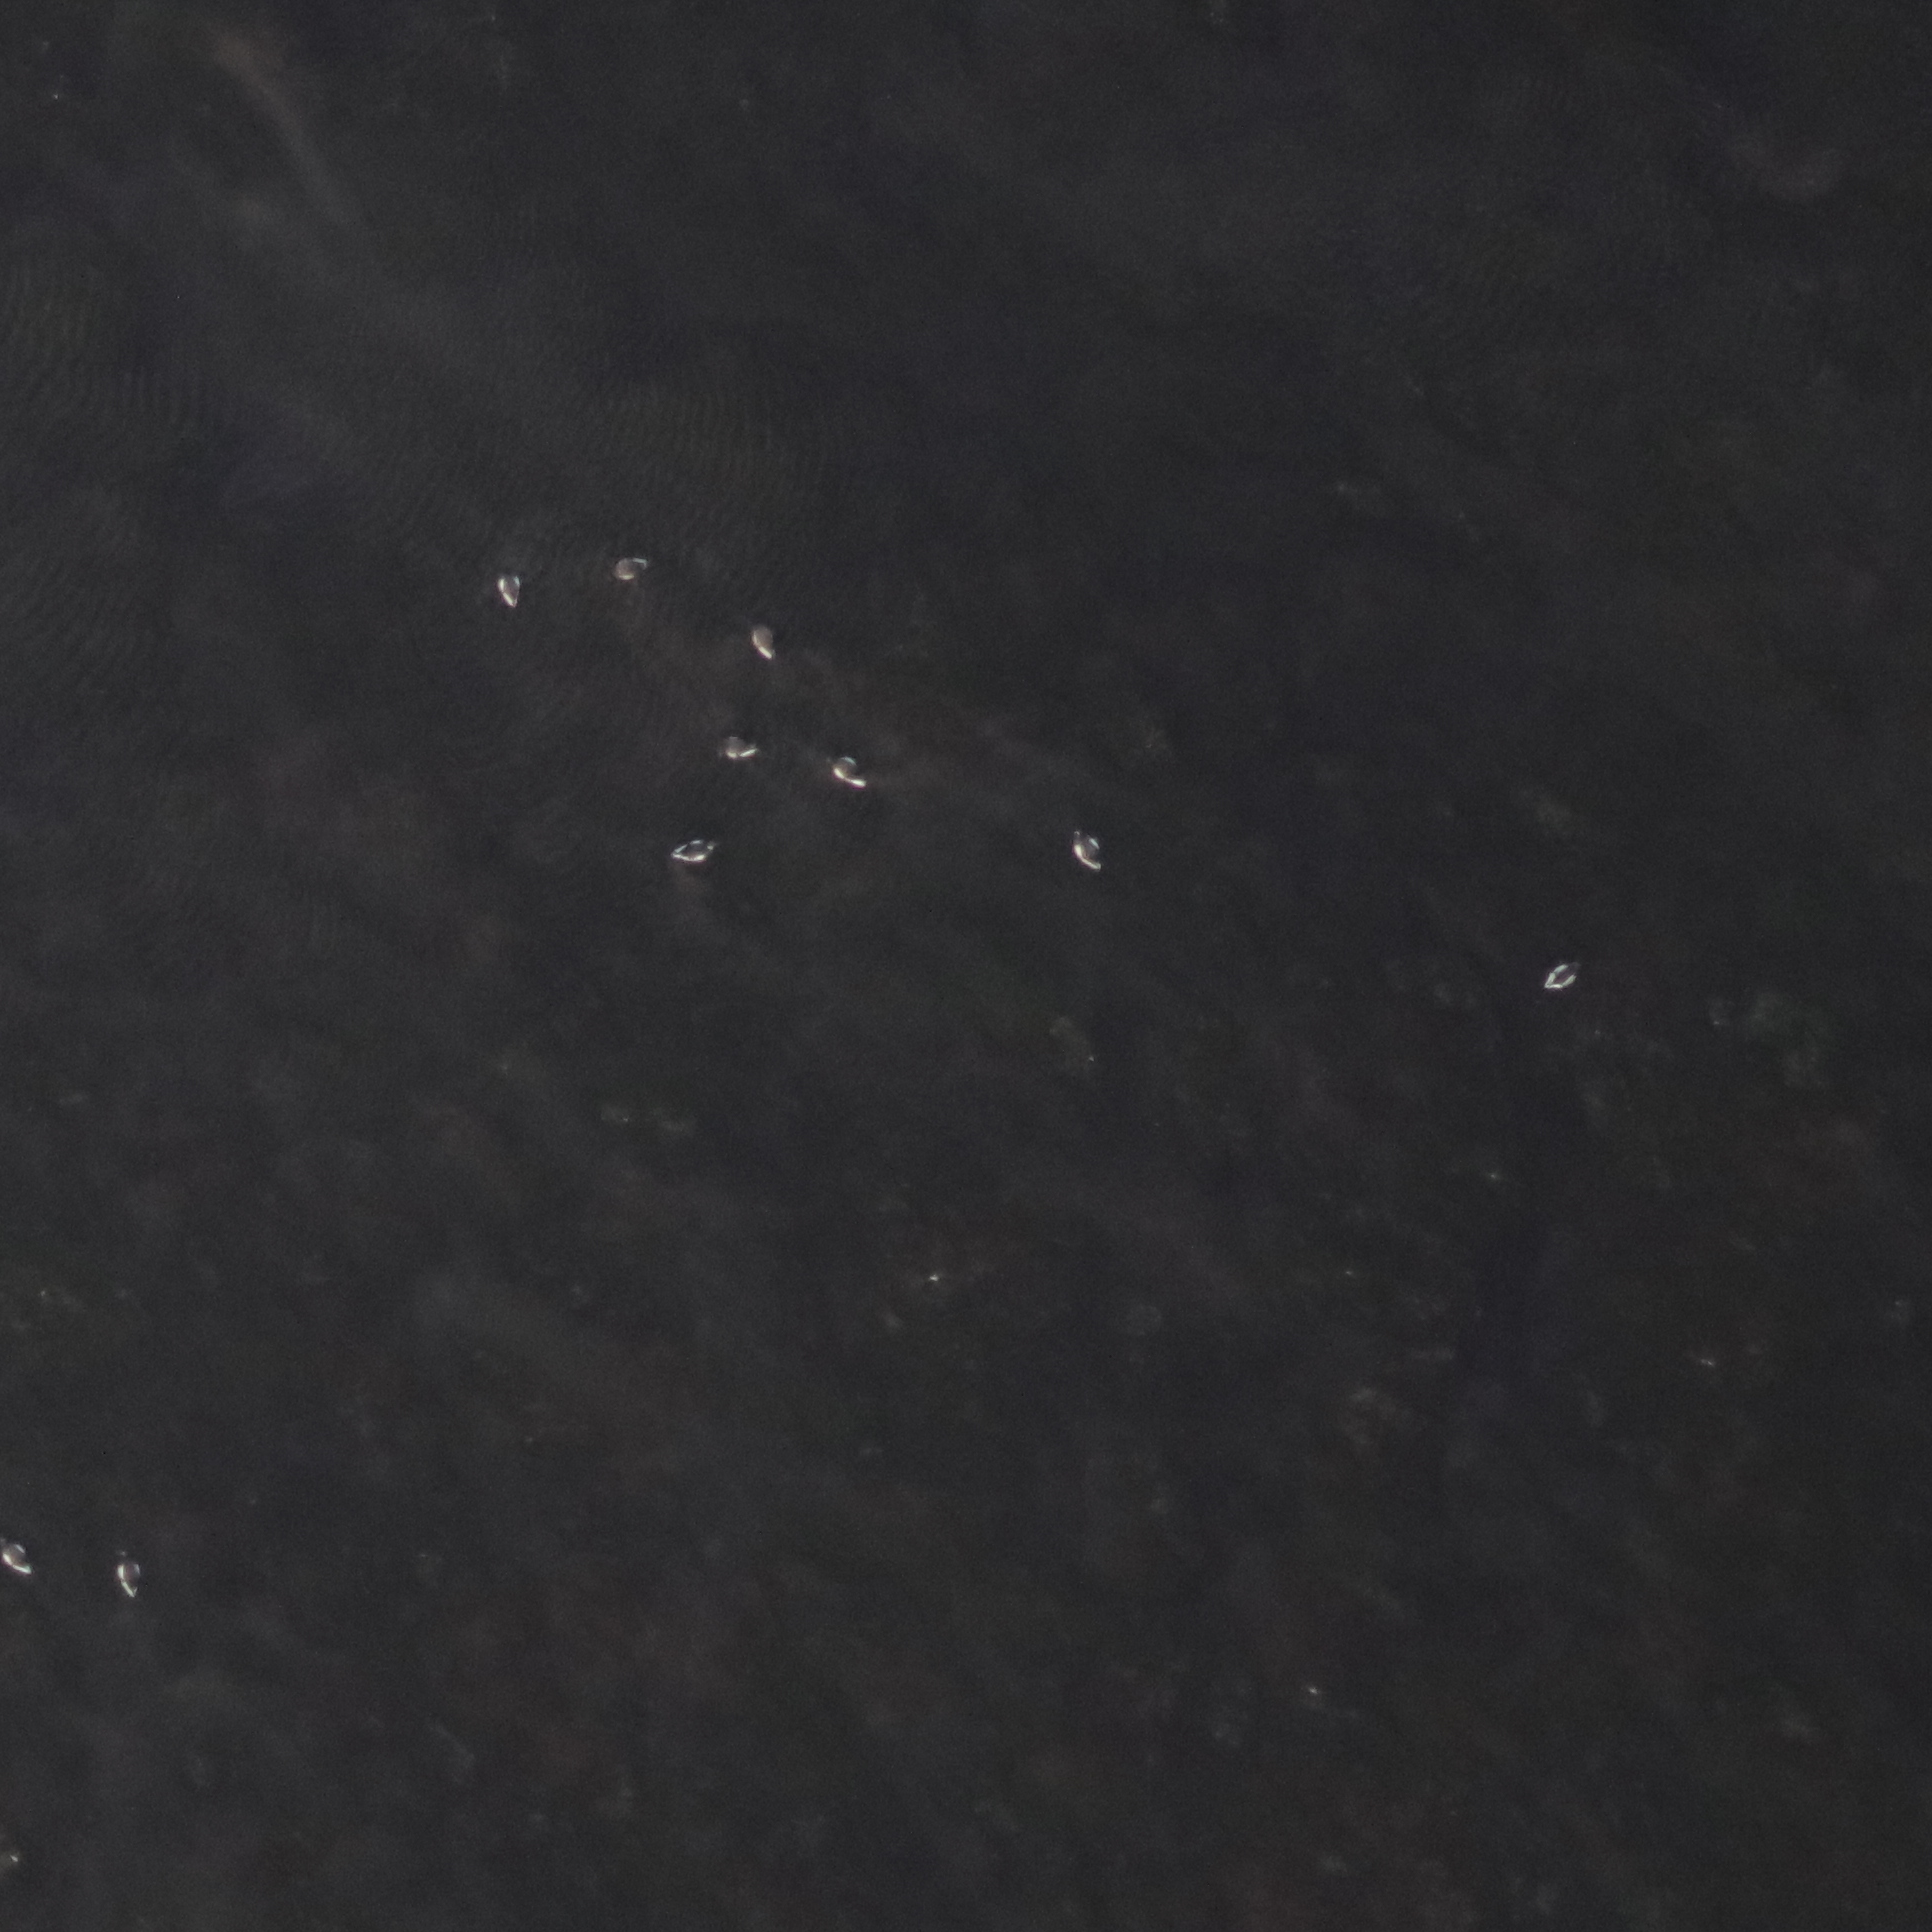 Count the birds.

10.